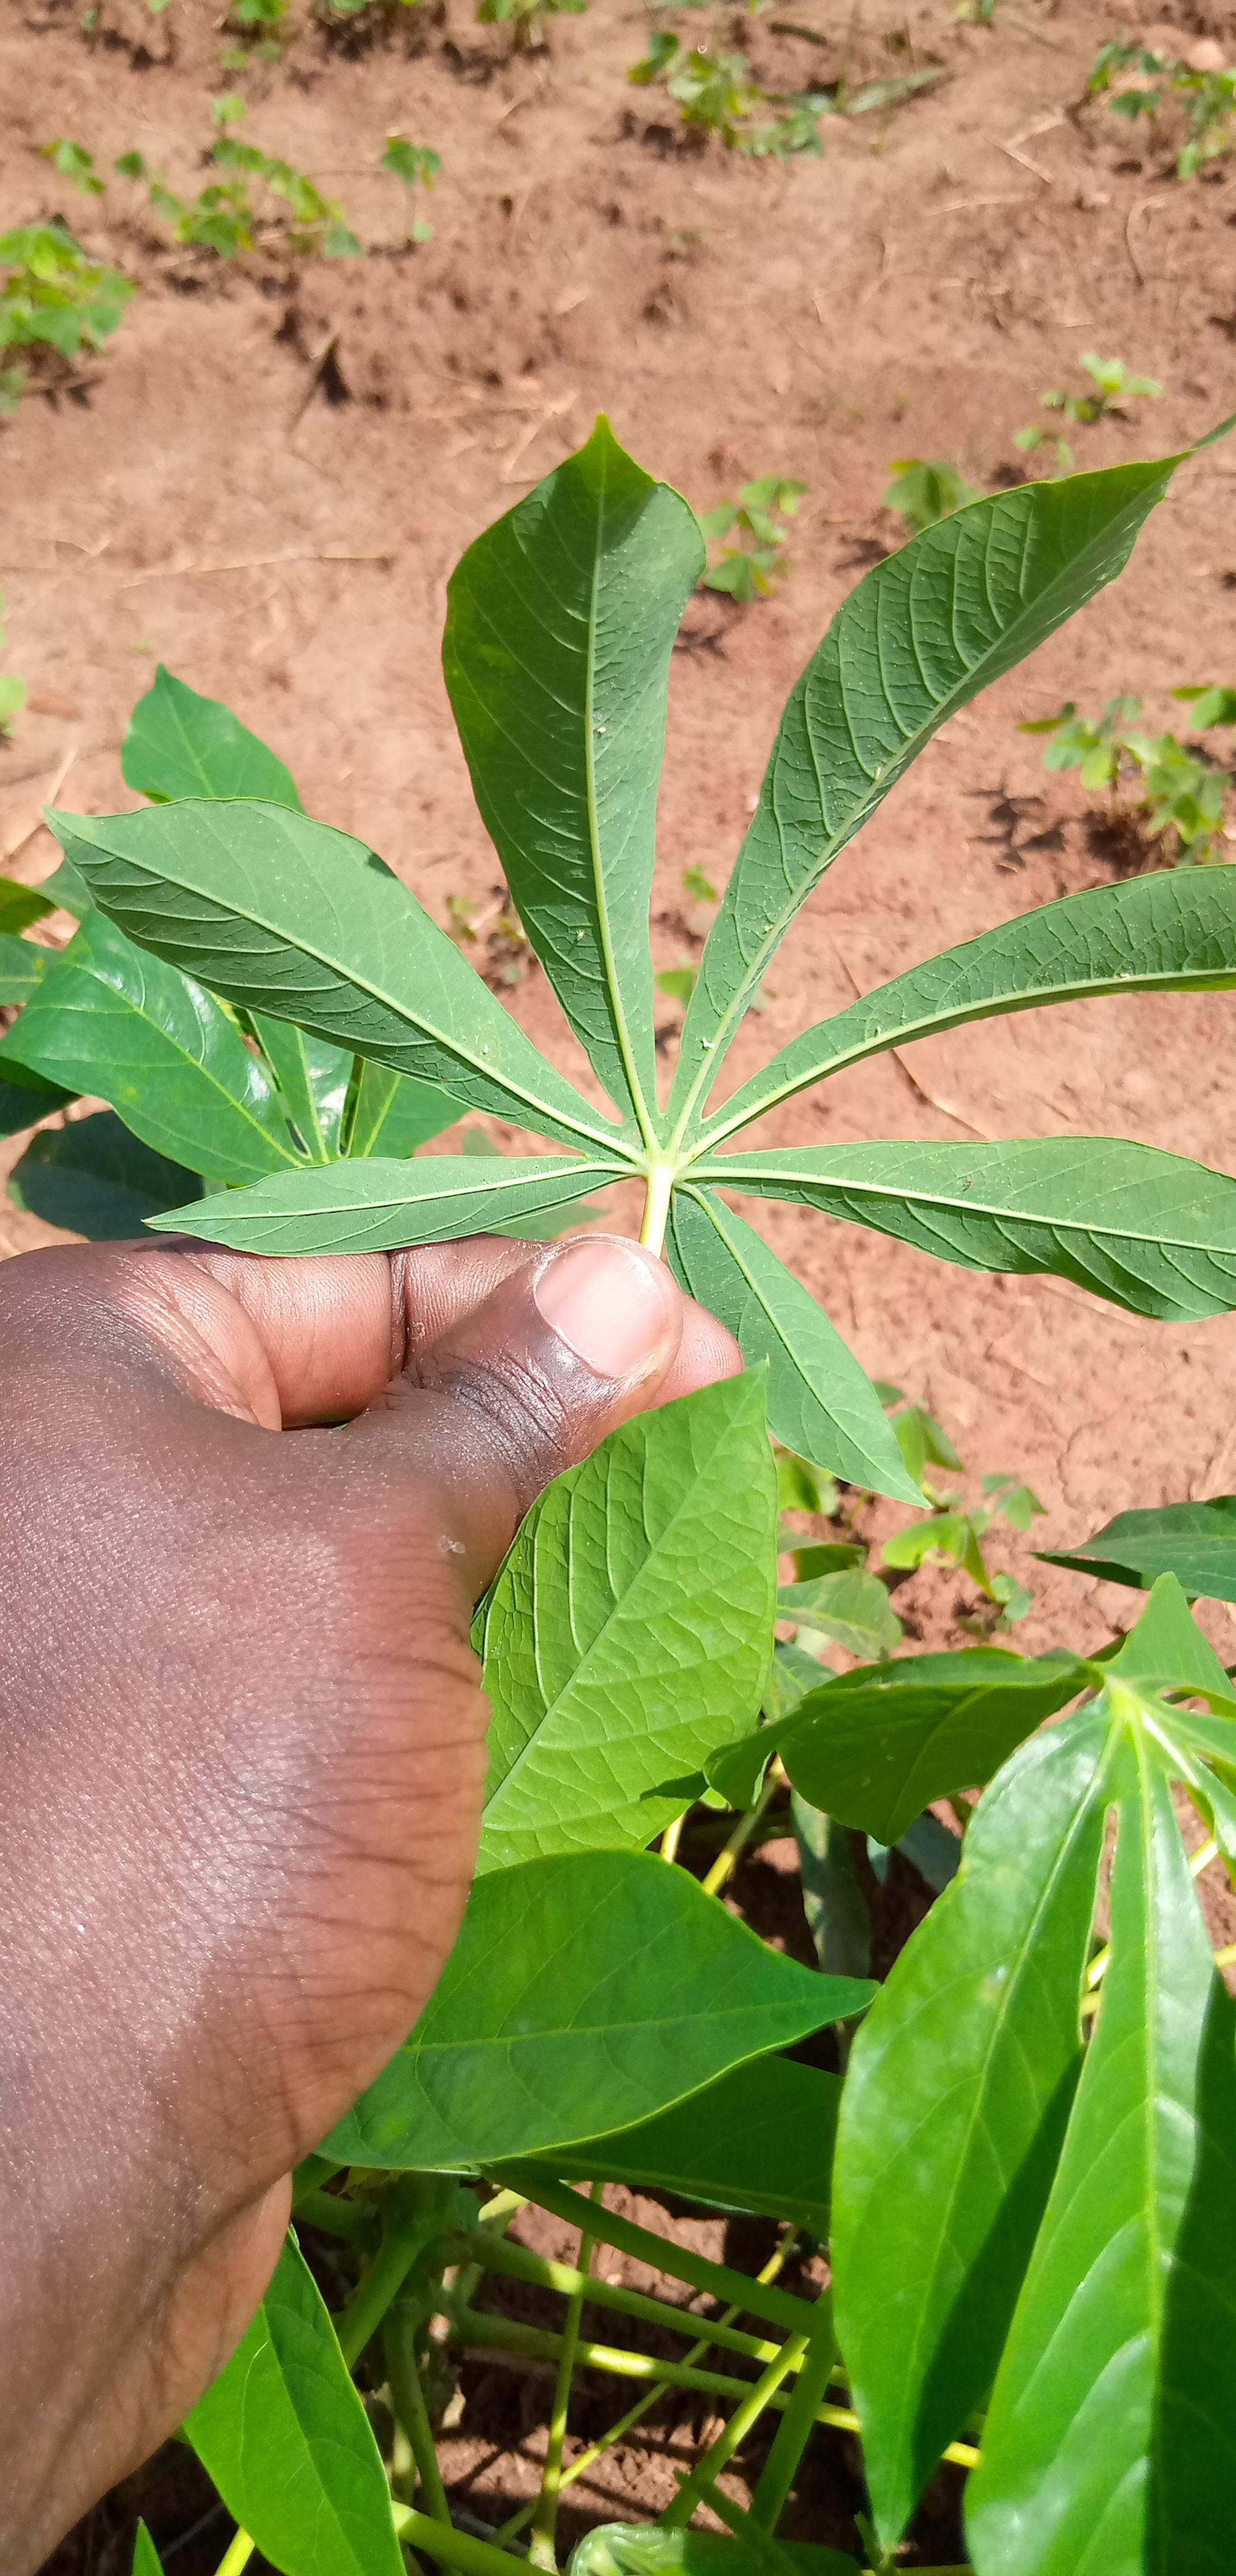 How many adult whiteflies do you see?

6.